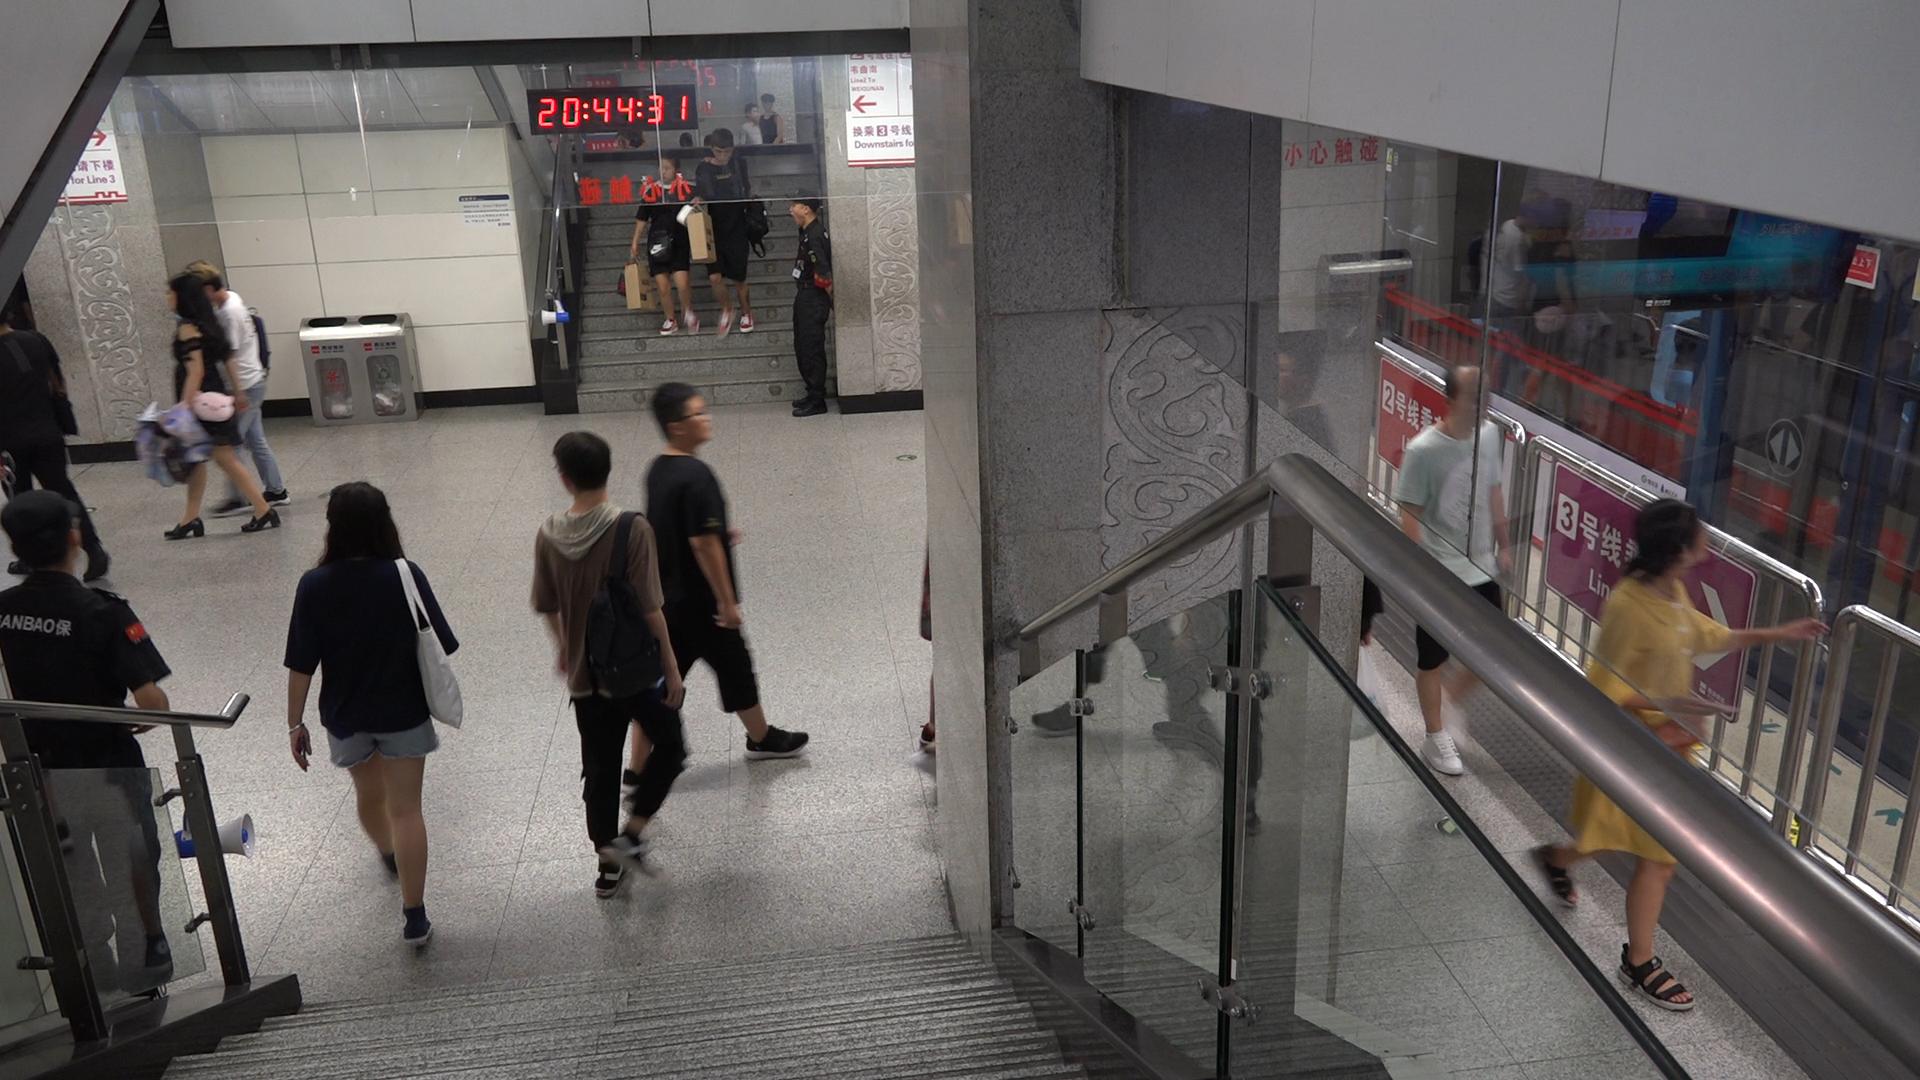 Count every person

17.